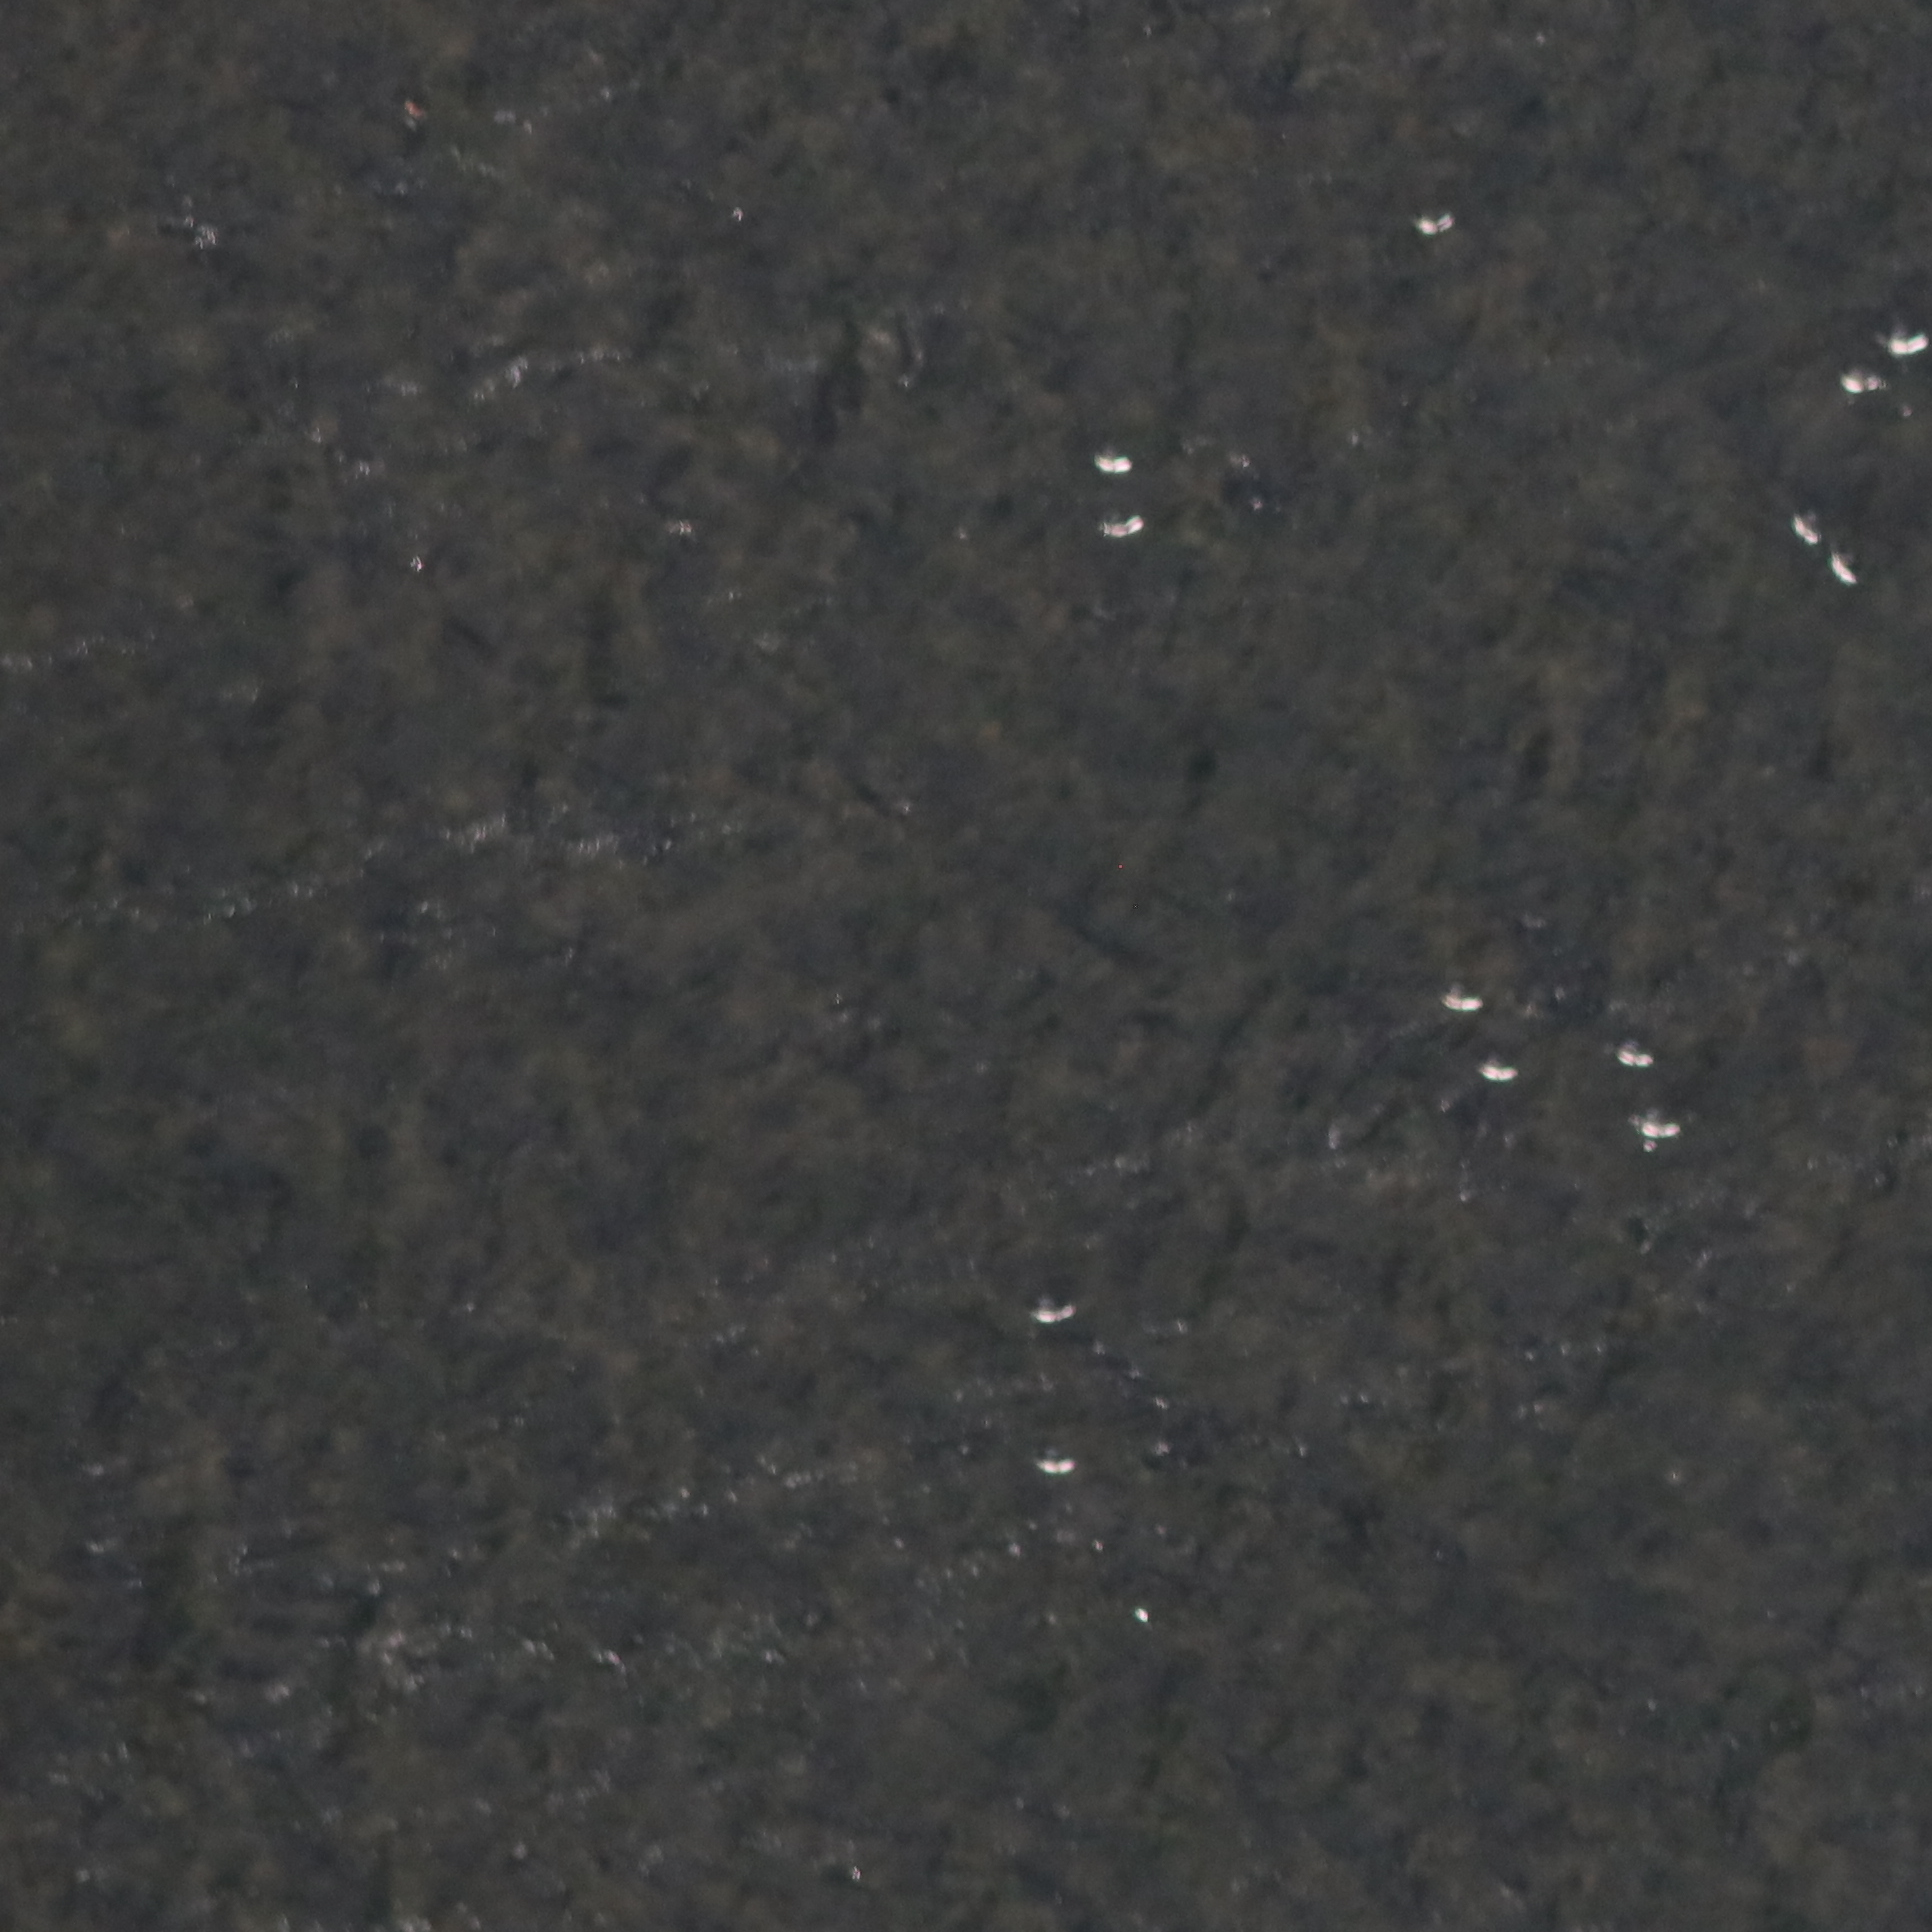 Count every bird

13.